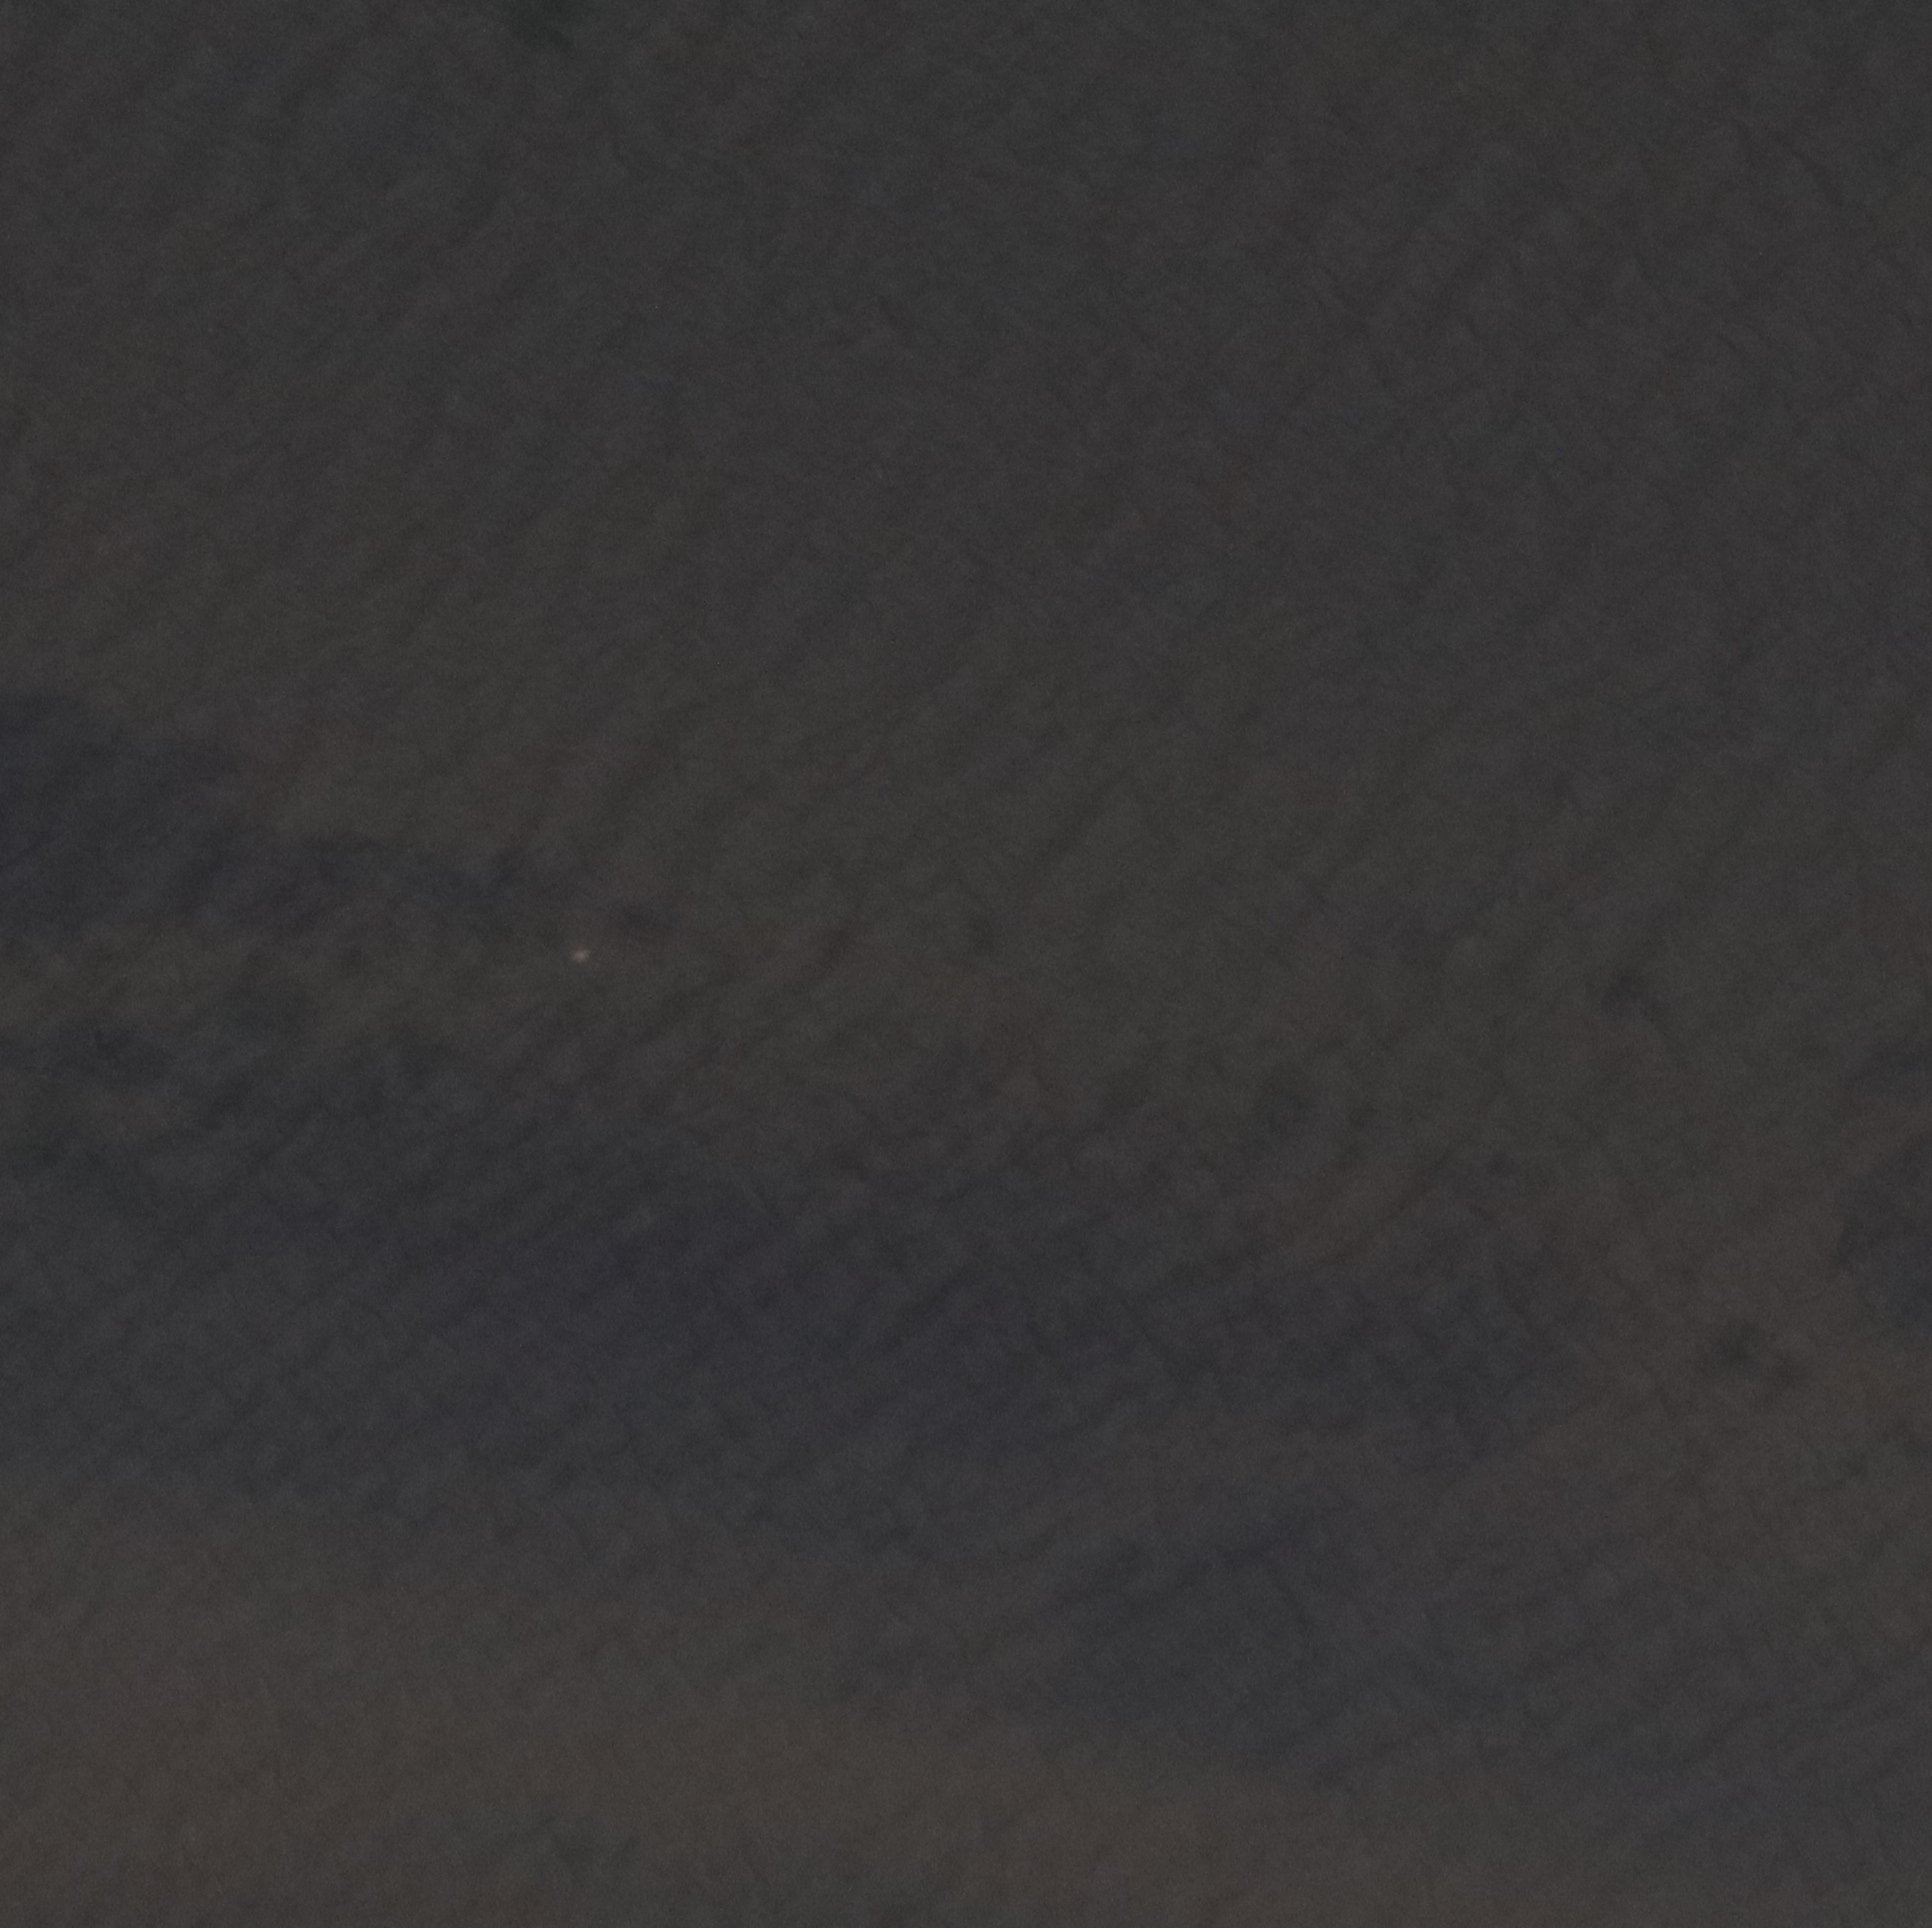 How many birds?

0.